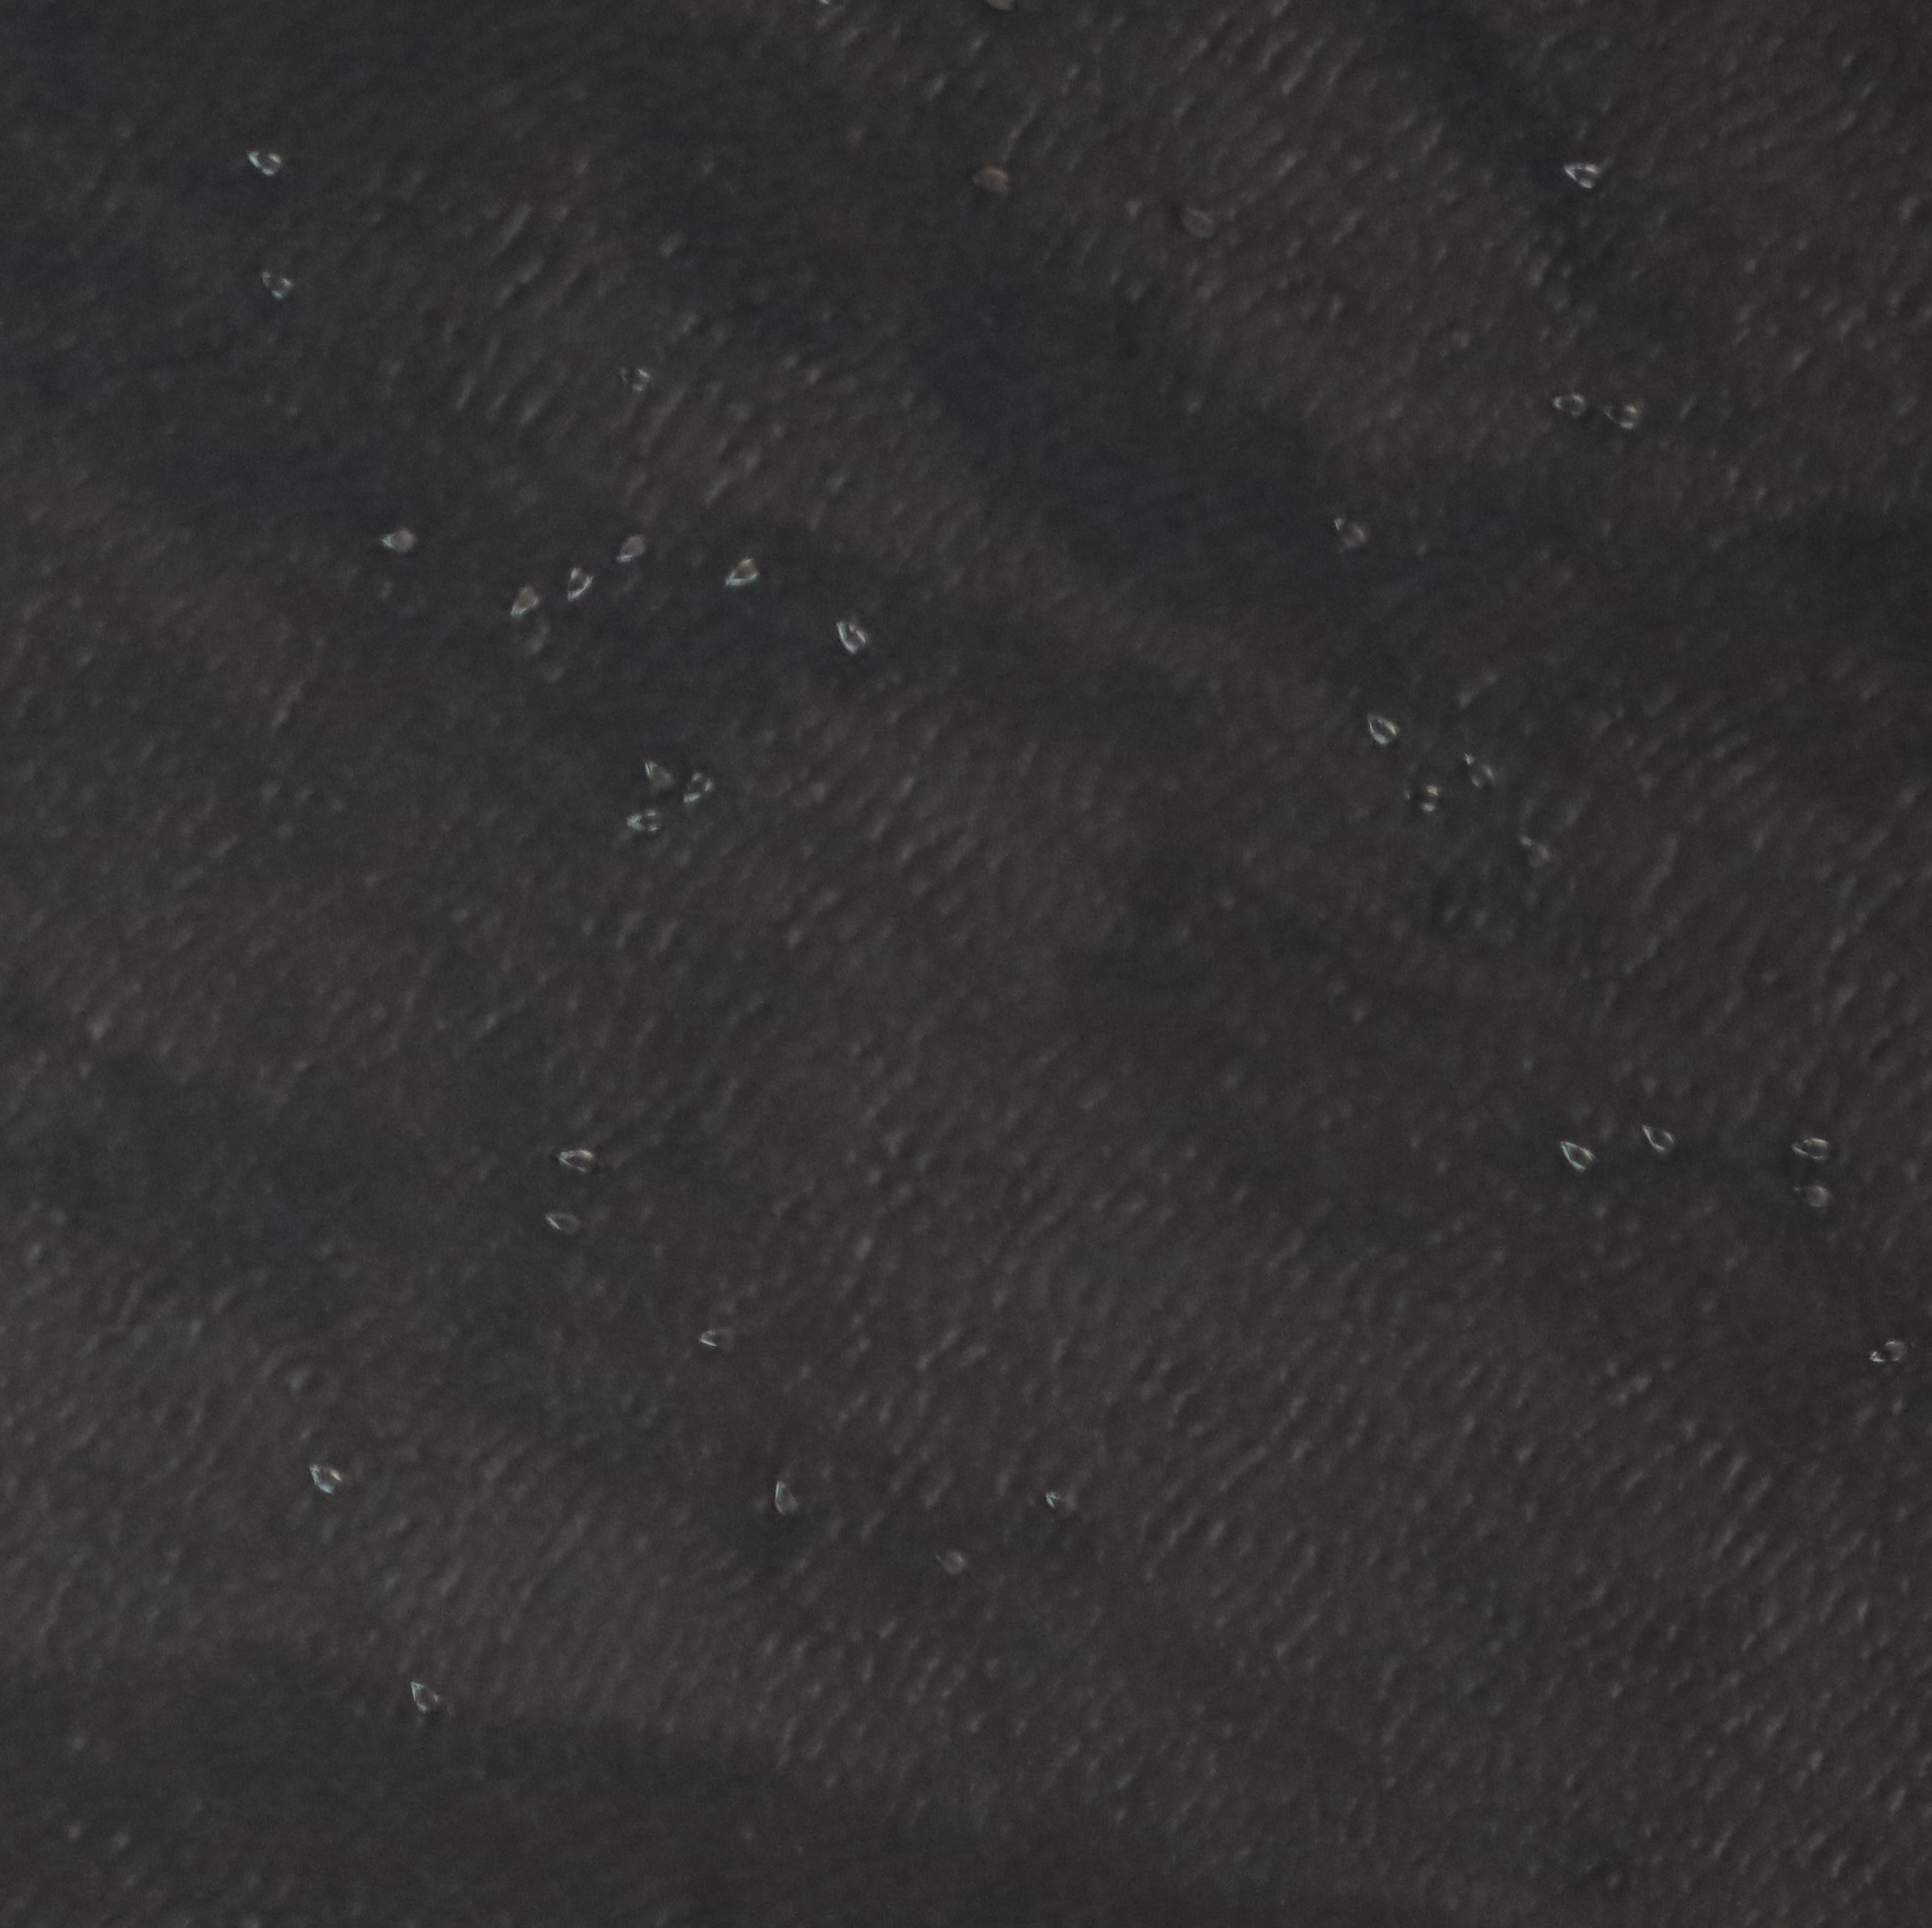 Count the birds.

35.